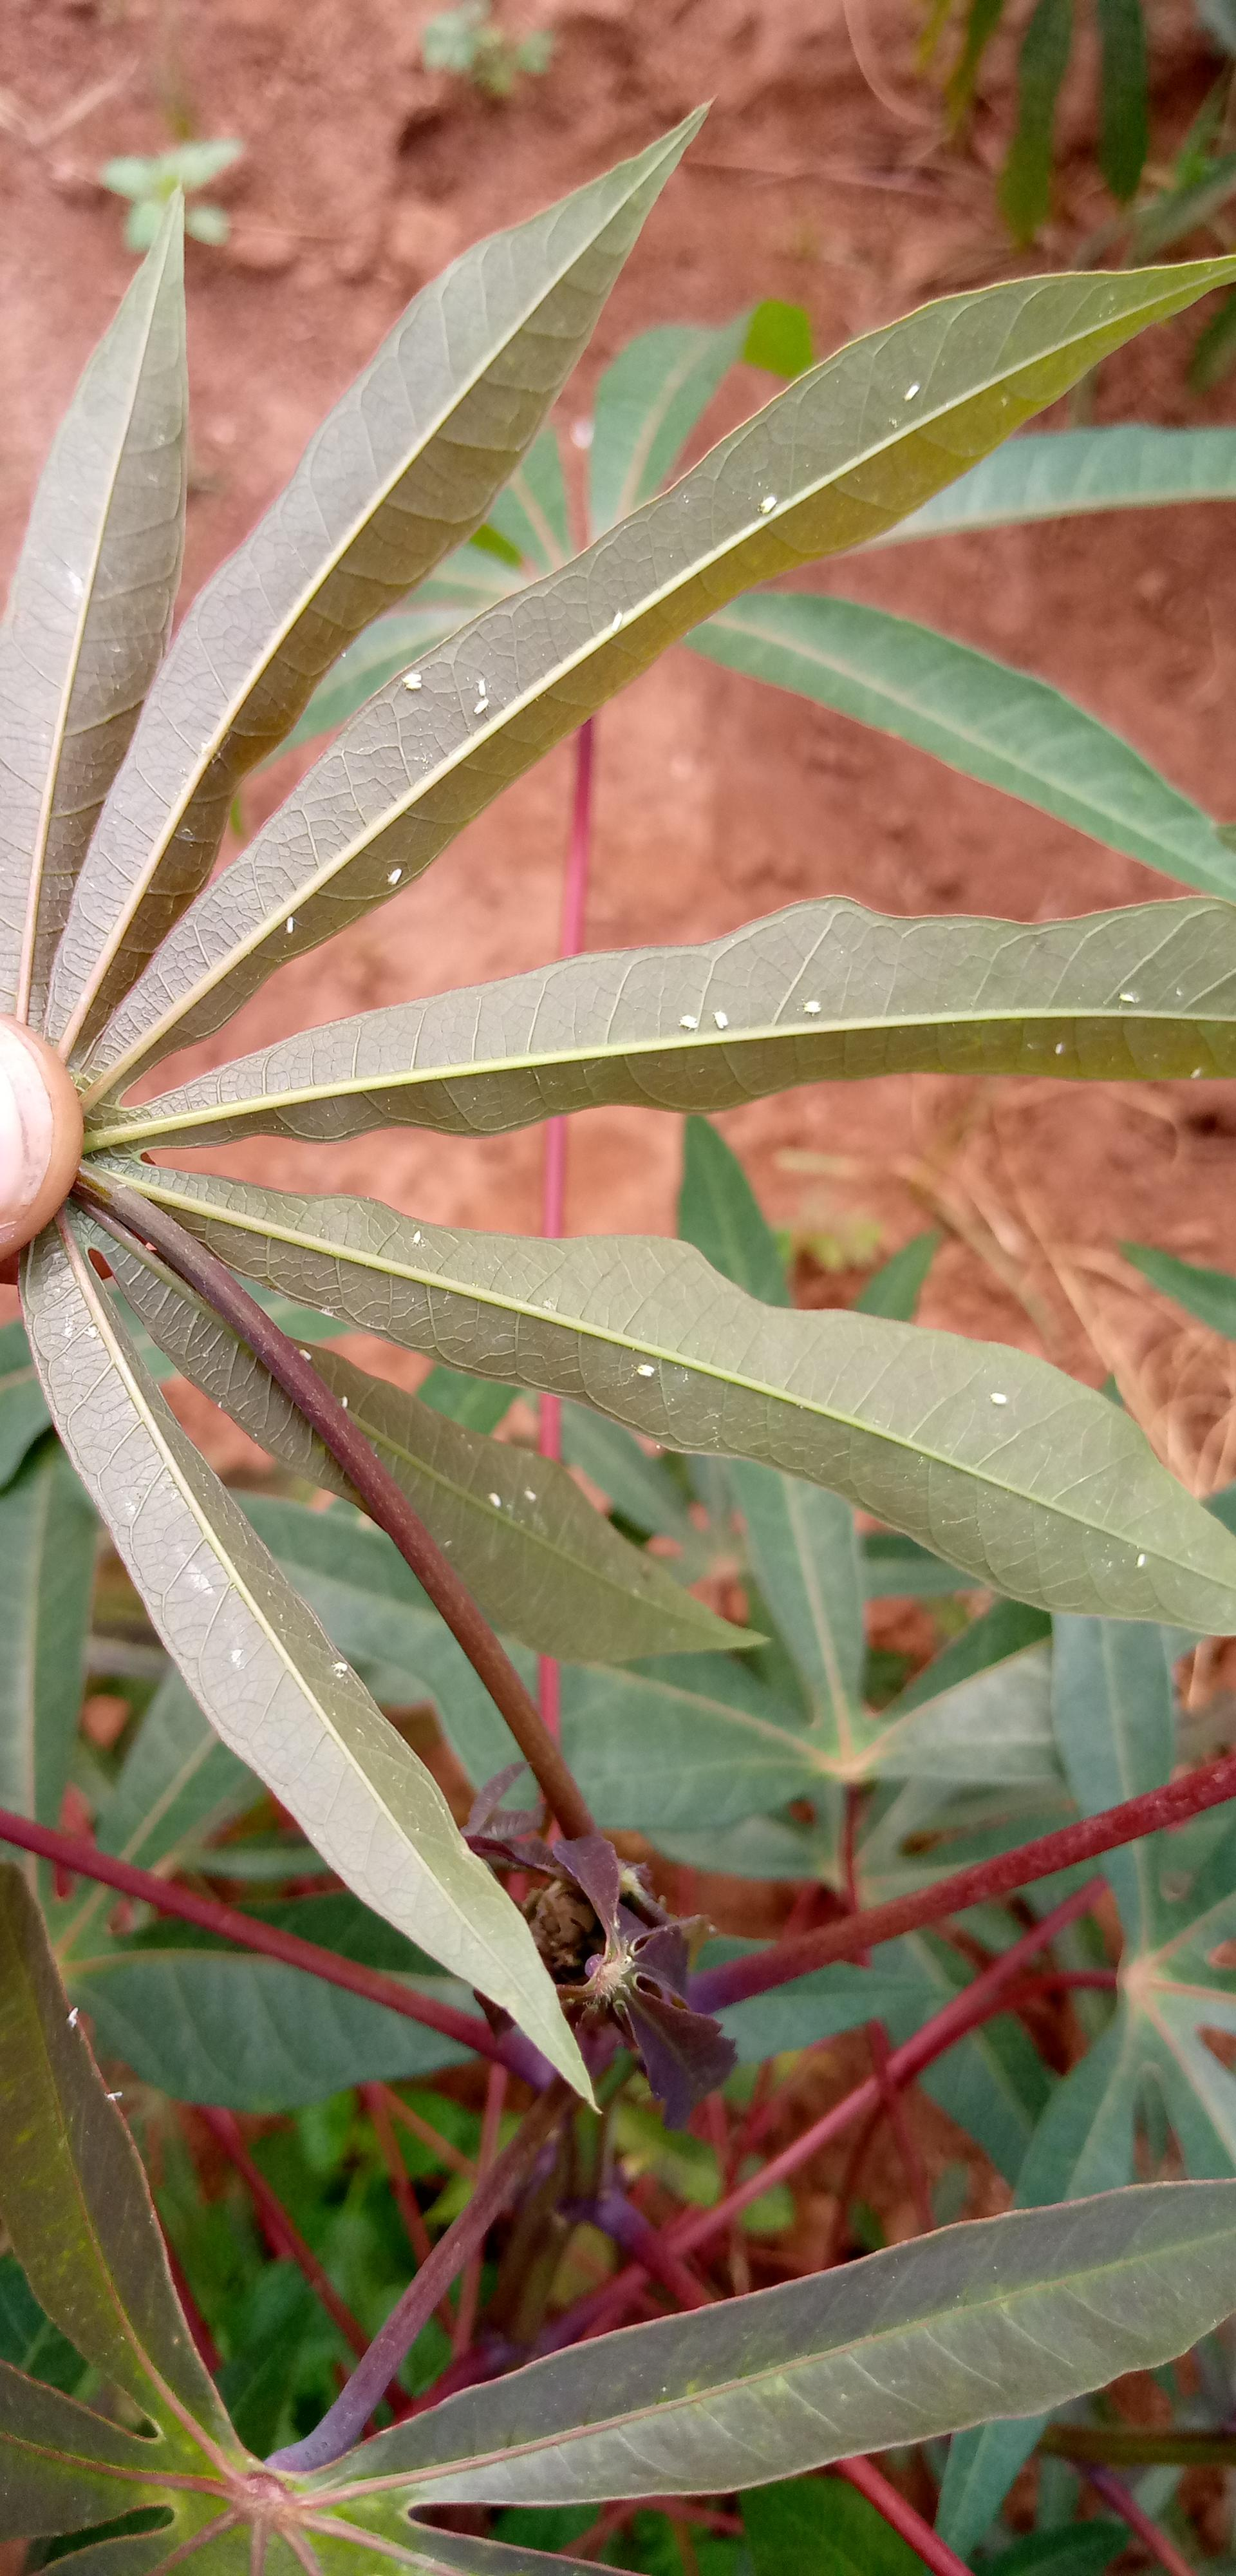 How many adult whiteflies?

32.